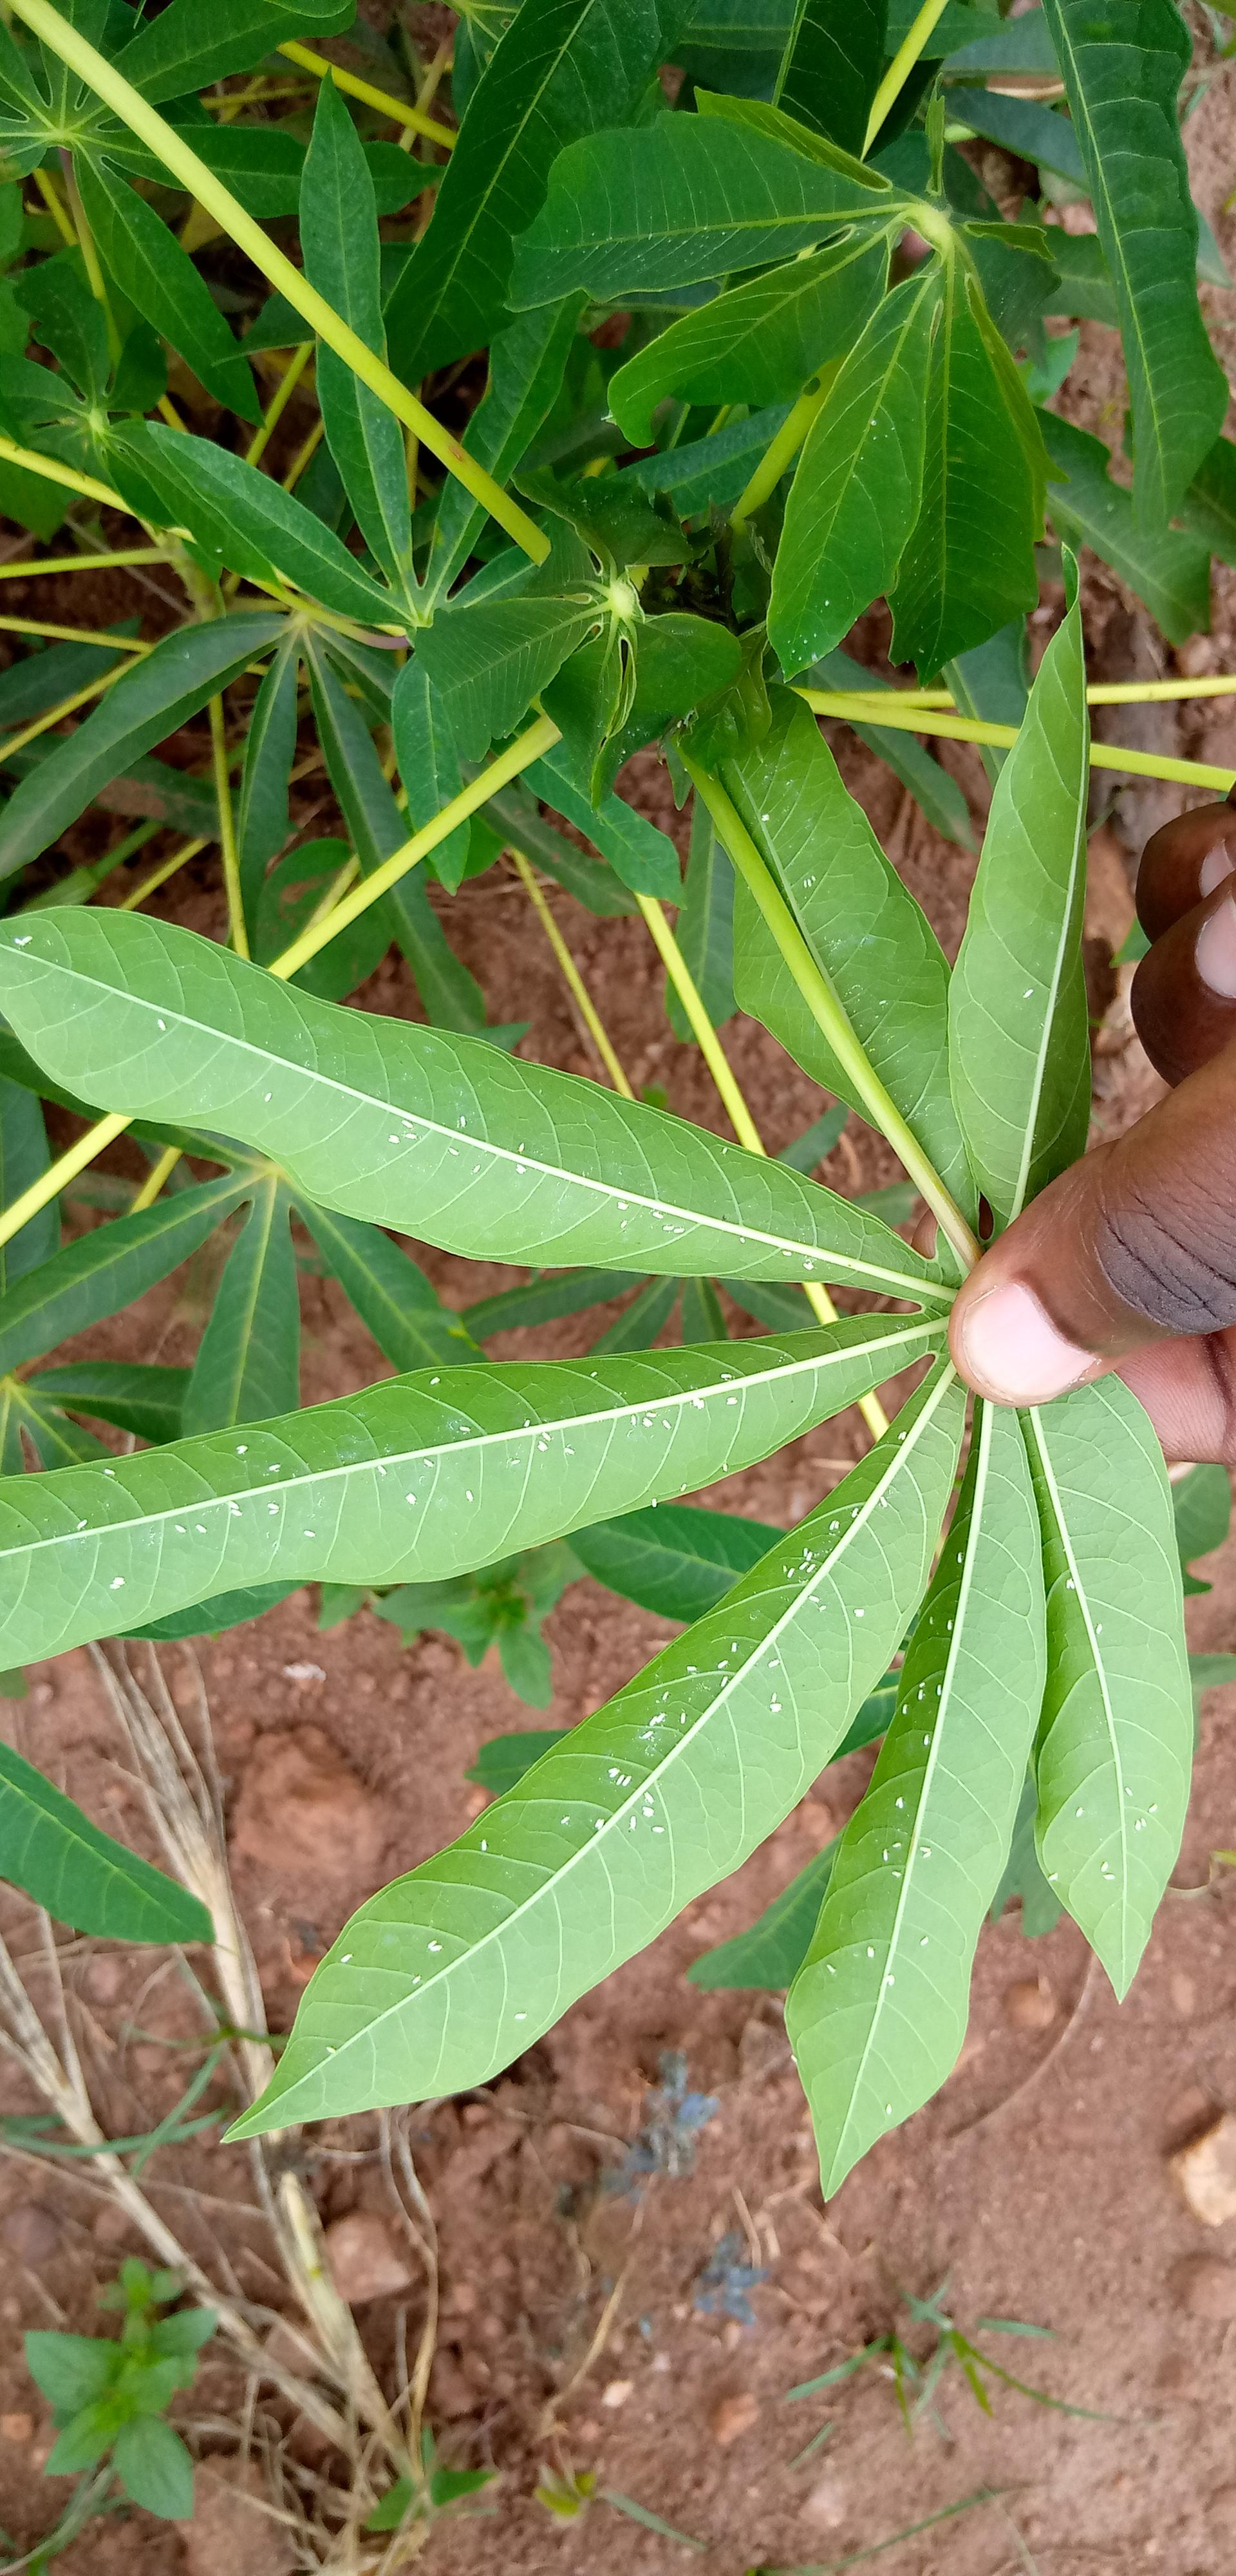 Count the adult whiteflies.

153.